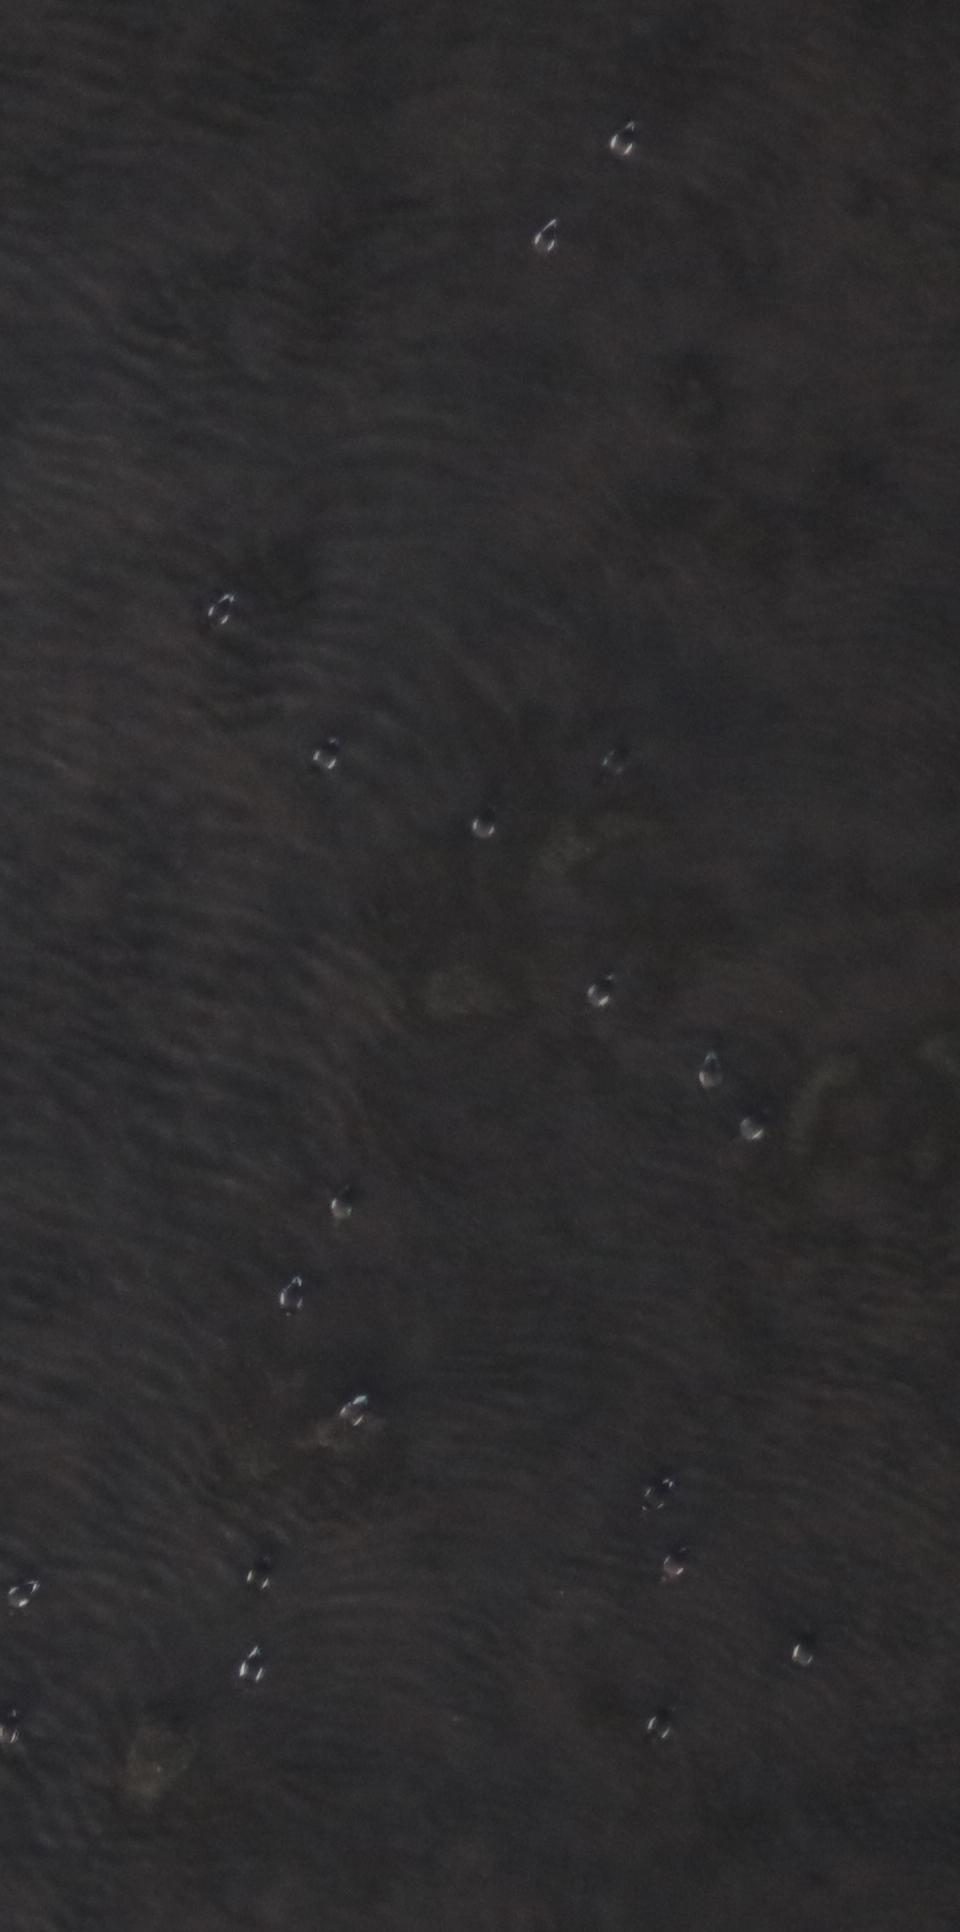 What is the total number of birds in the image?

20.